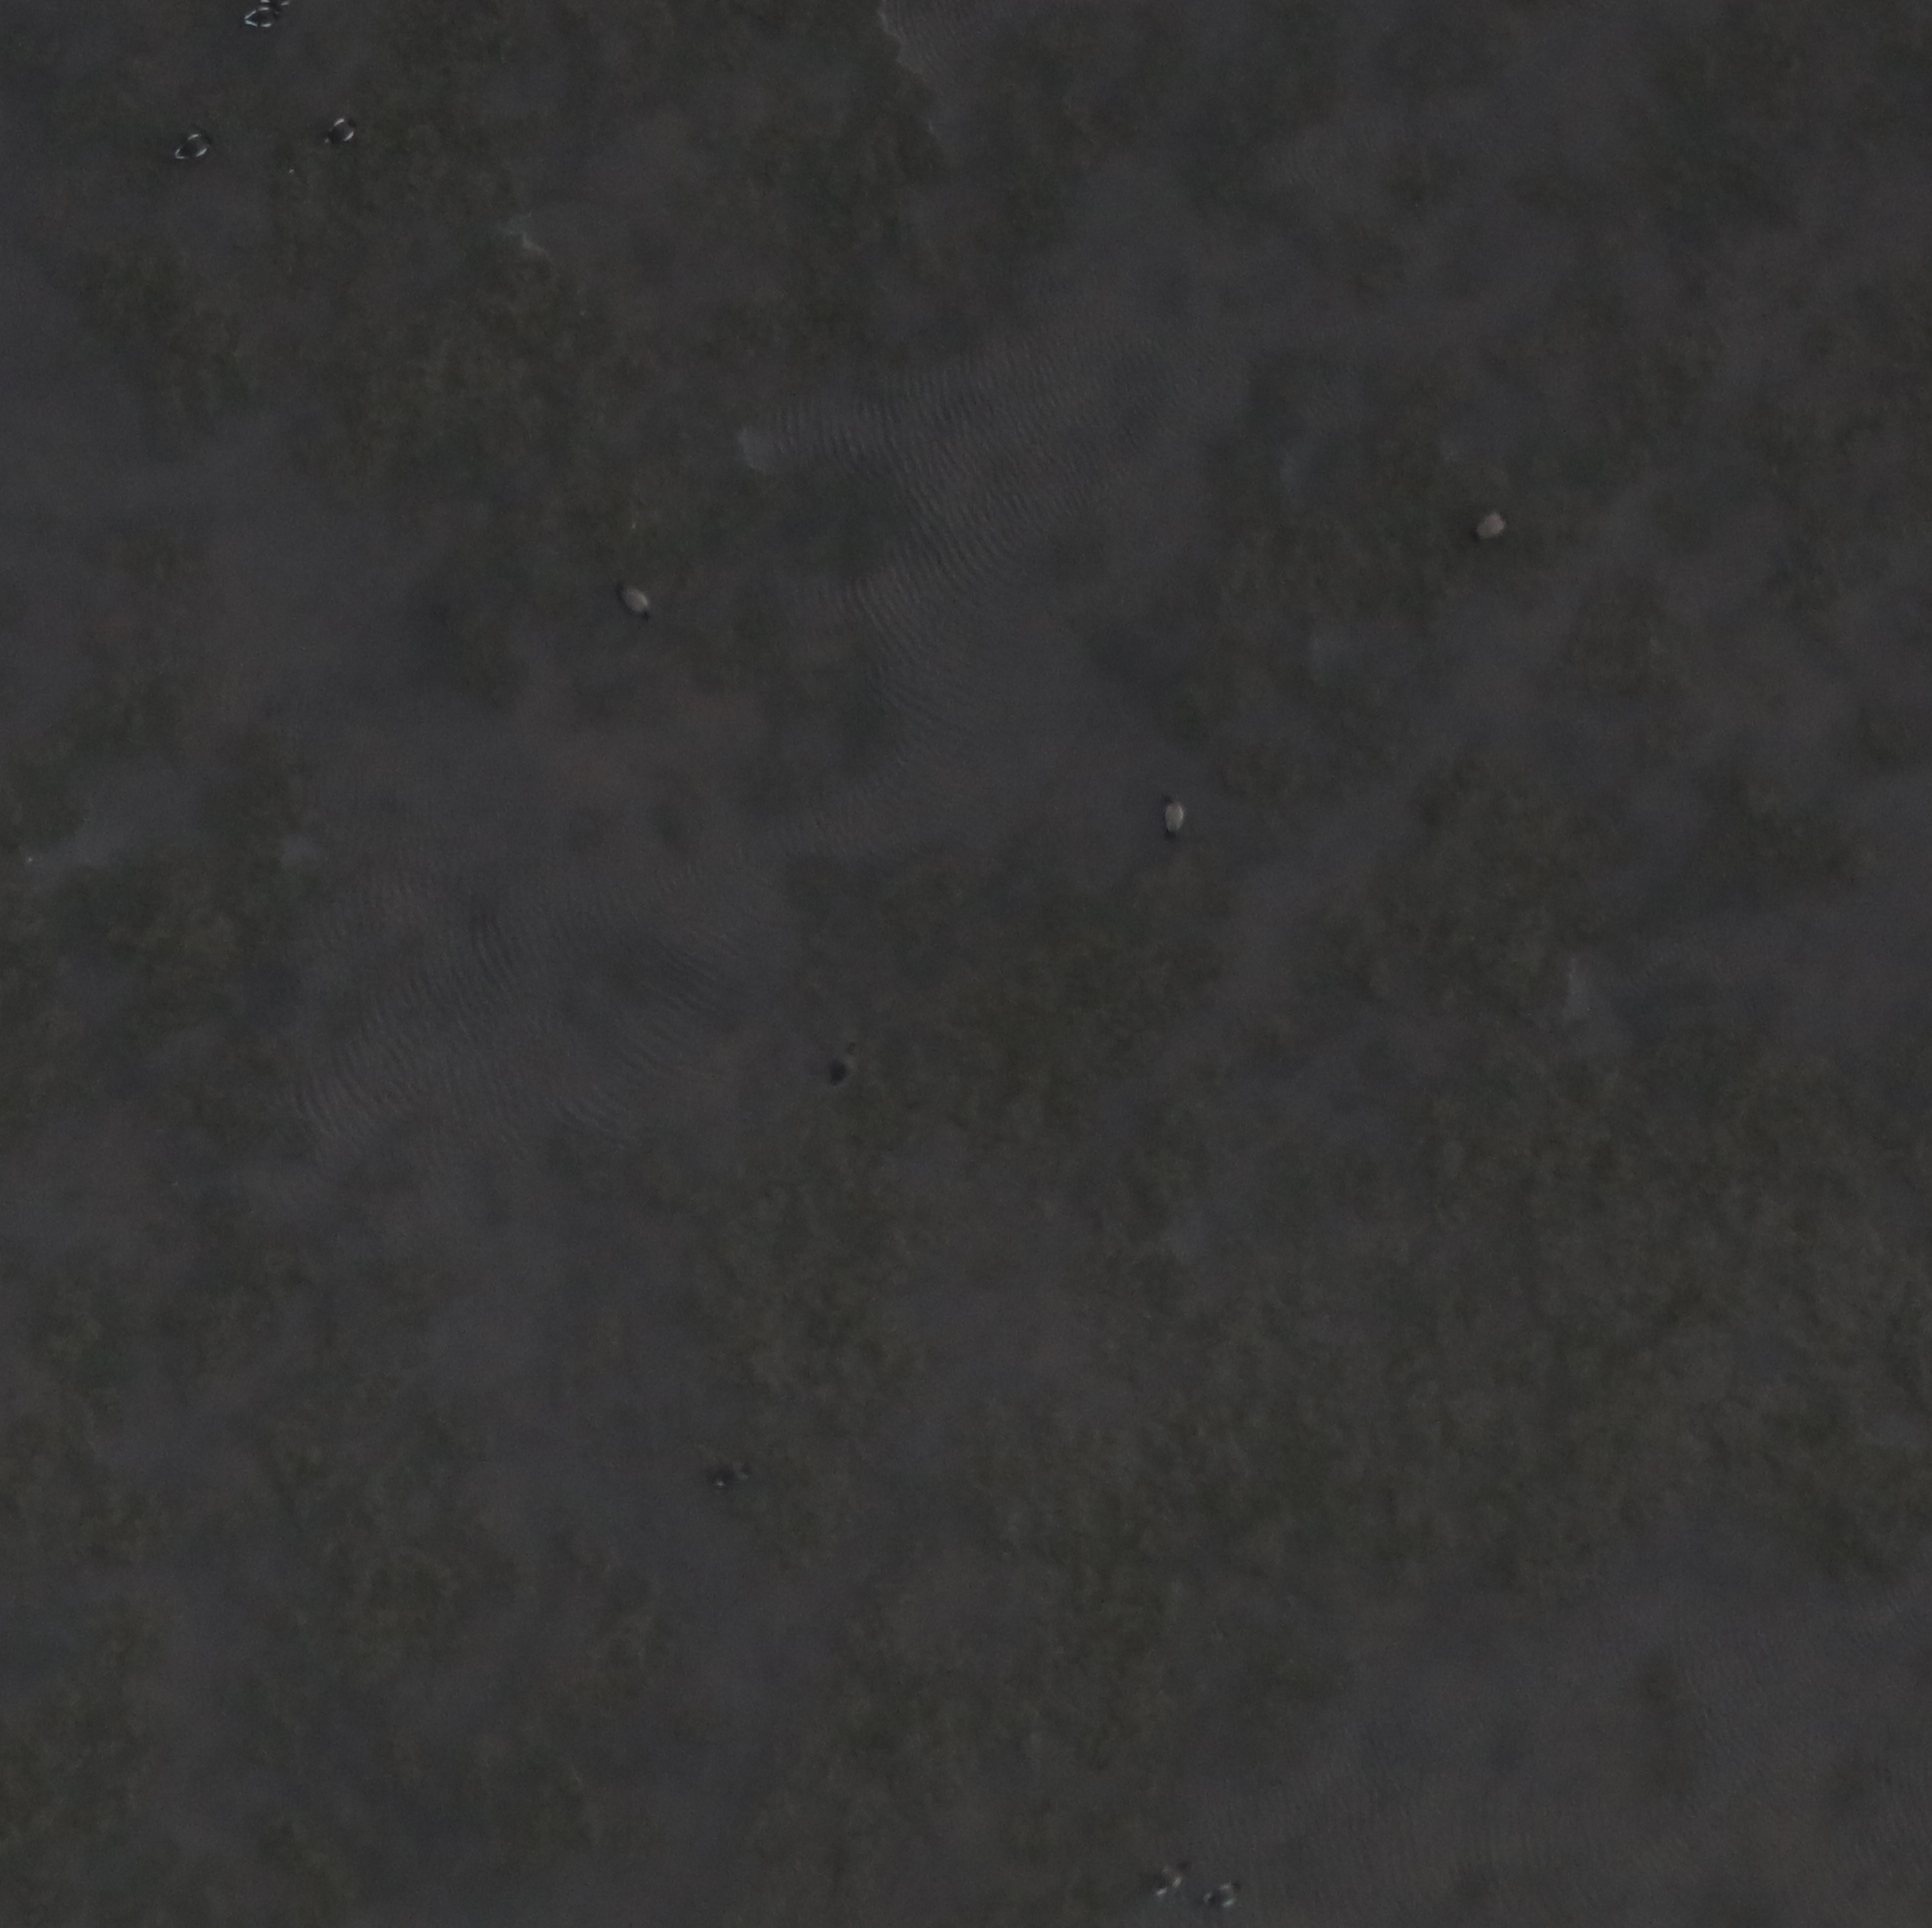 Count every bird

10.